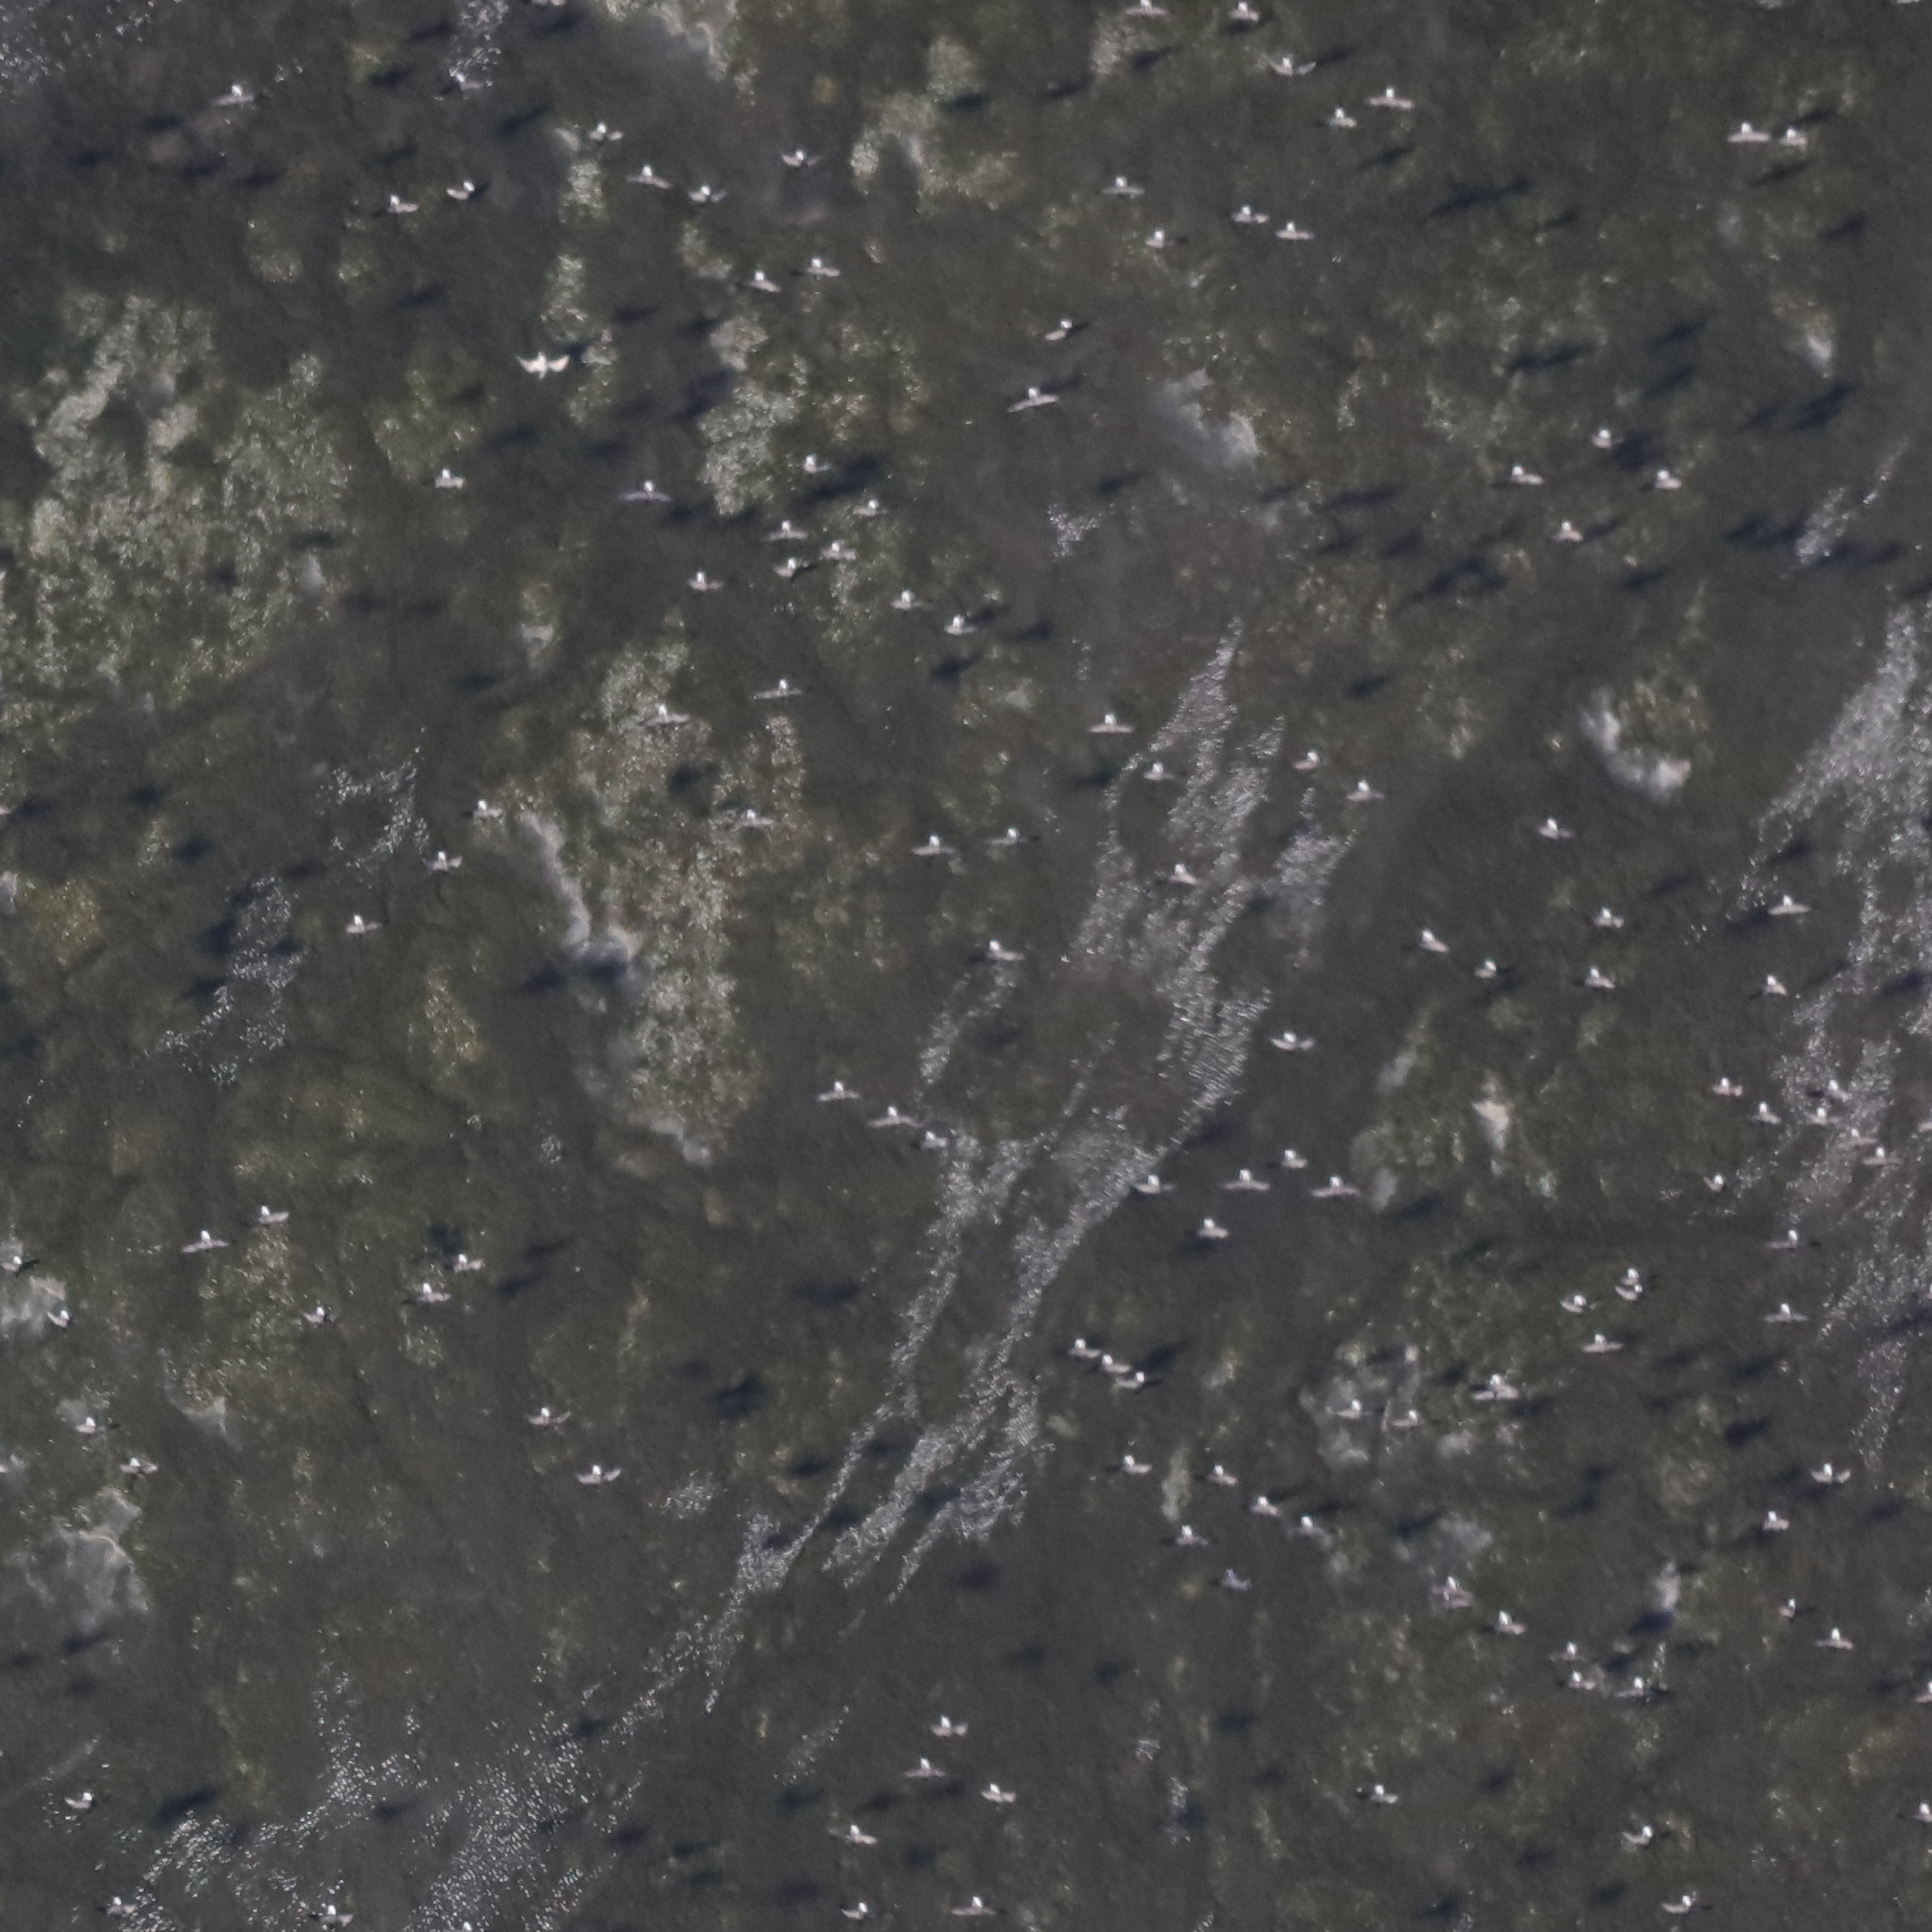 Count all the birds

129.